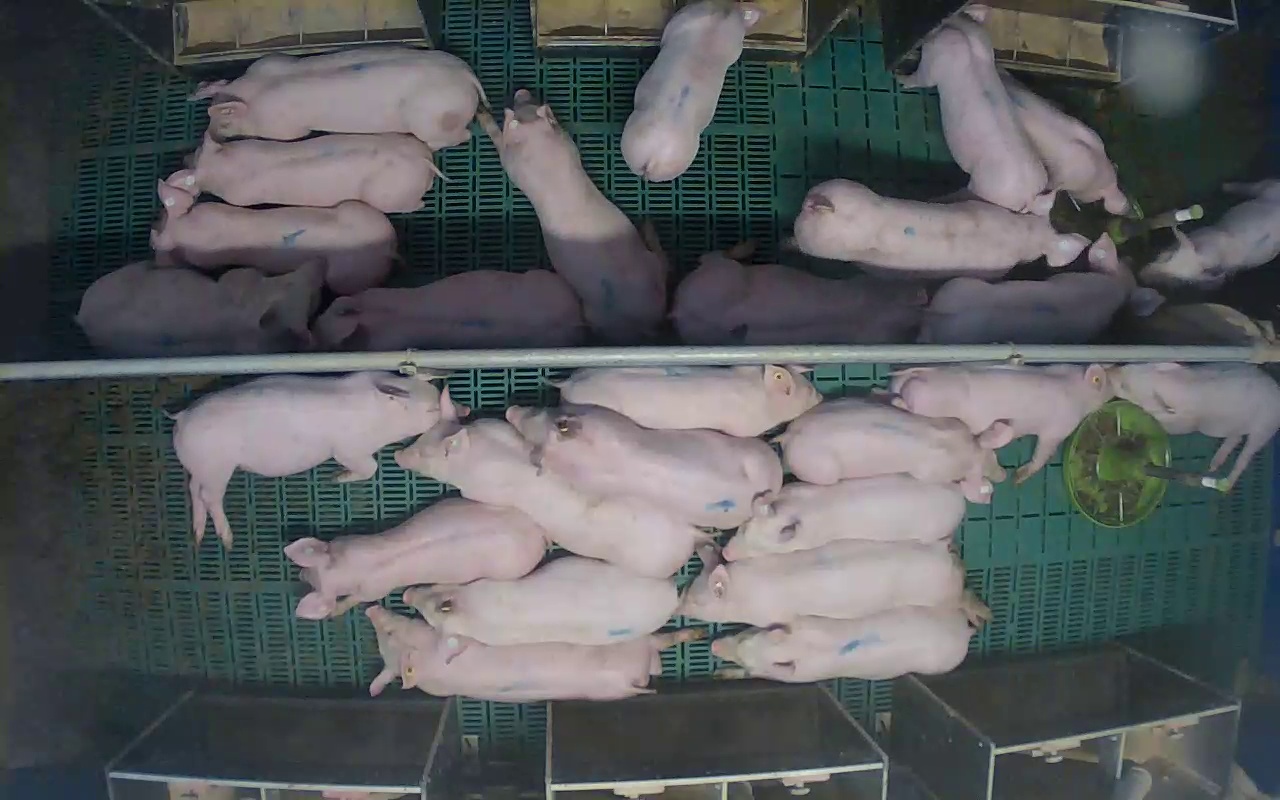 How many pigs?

27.